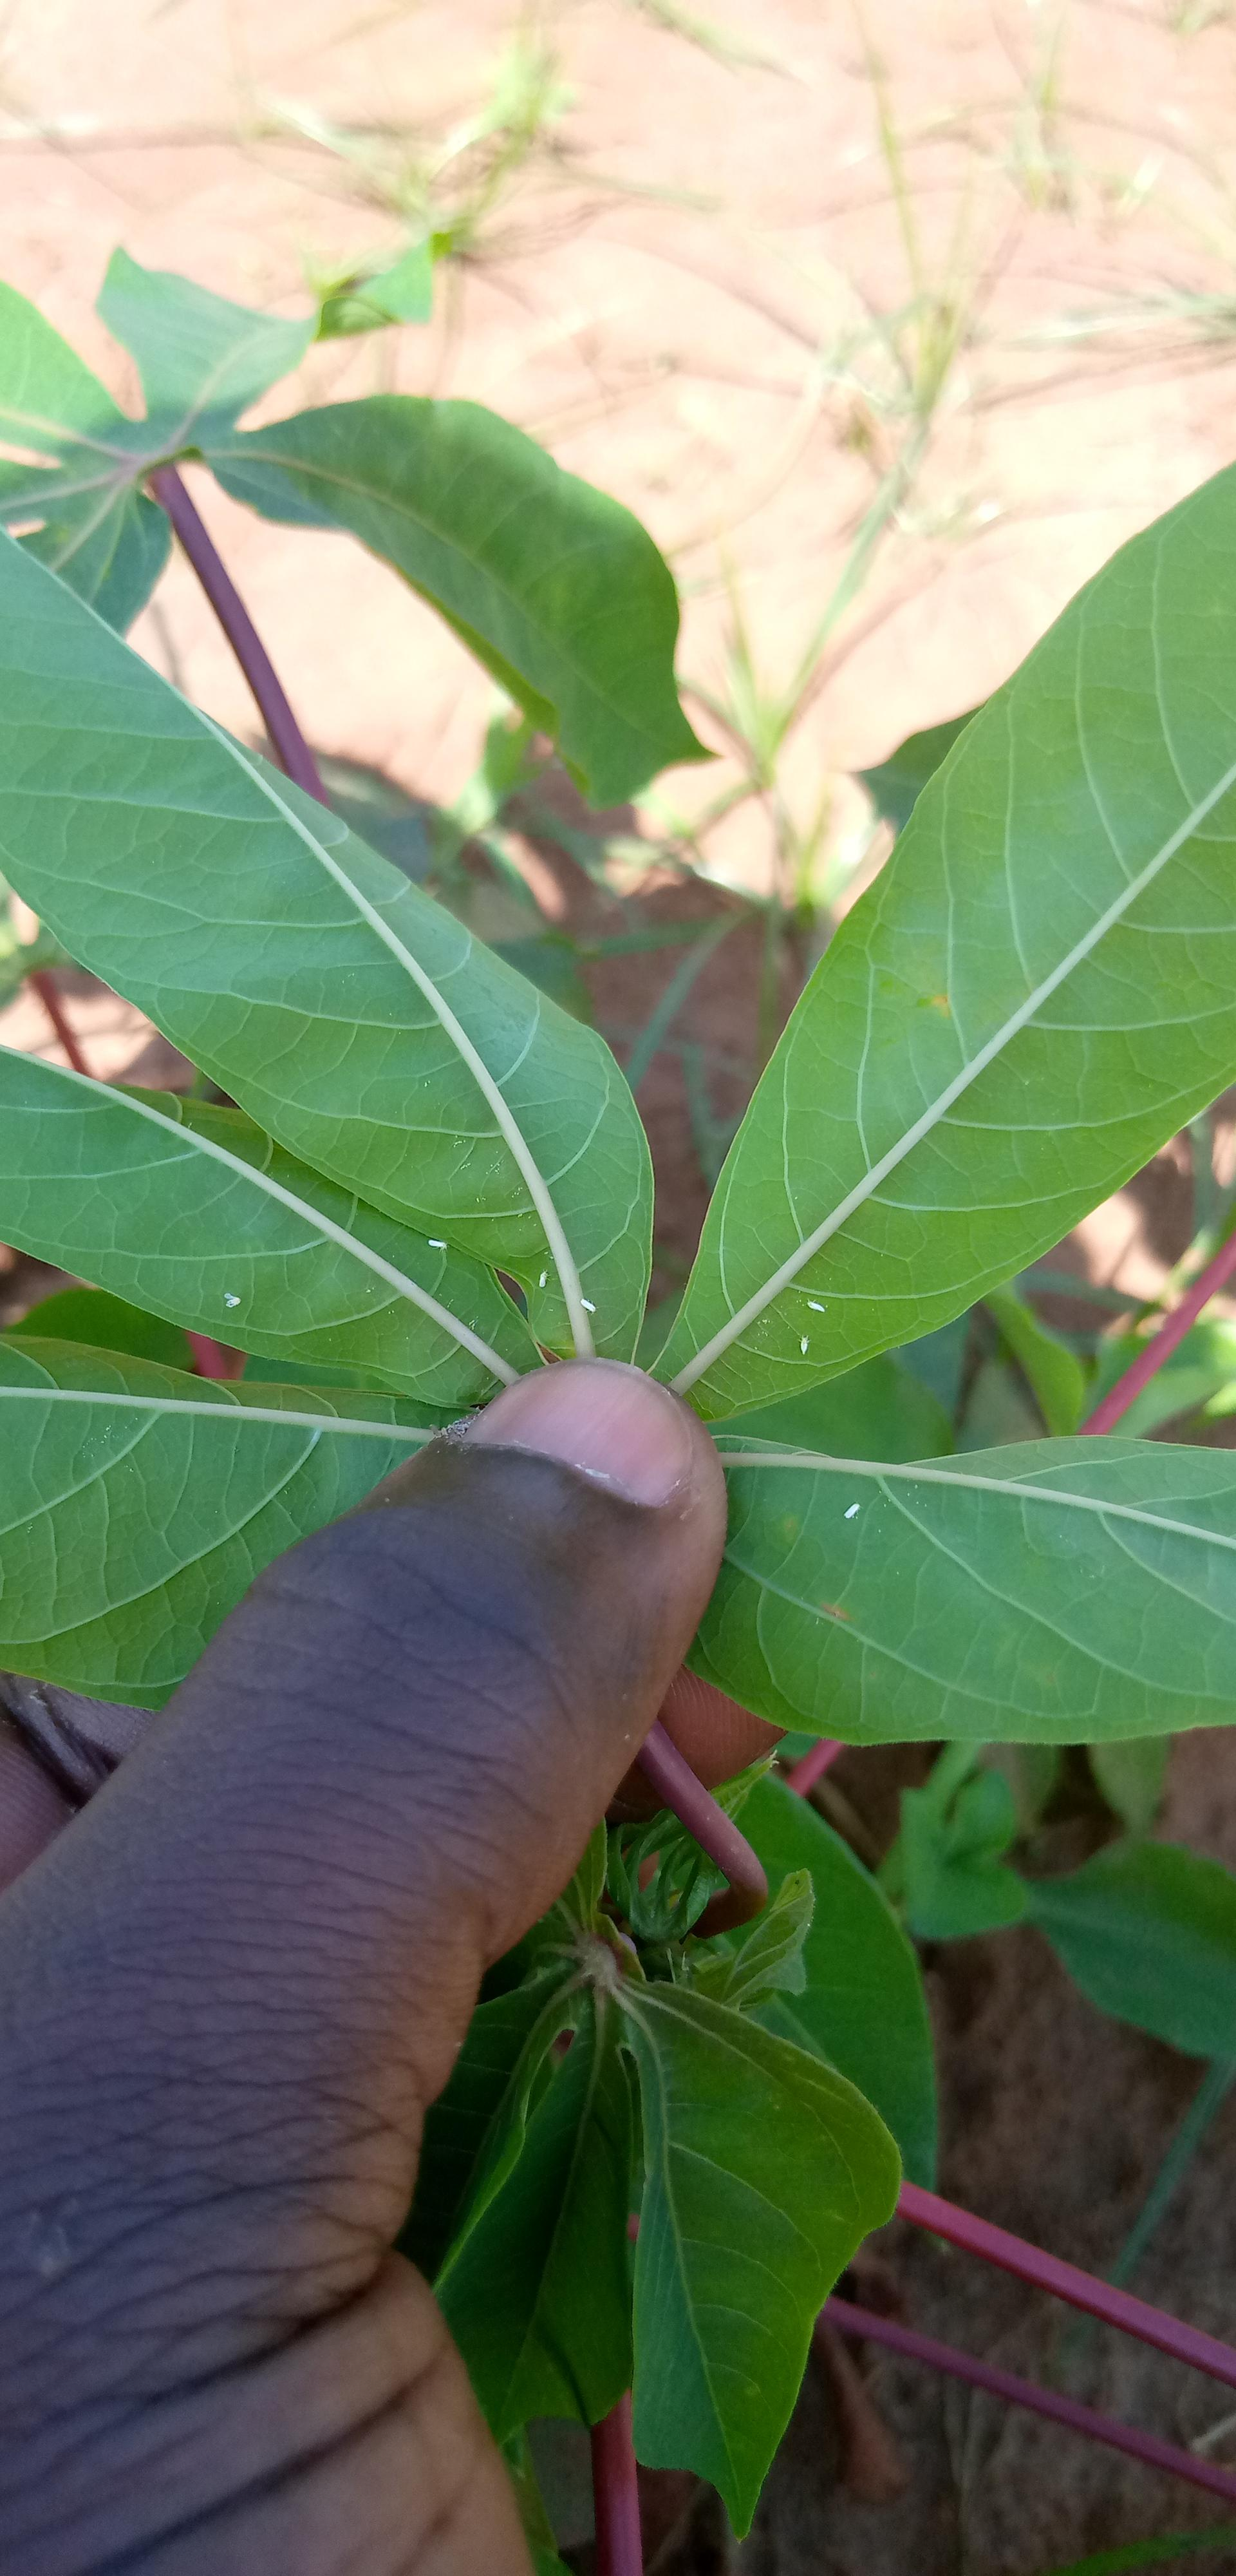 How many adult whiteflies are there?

7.